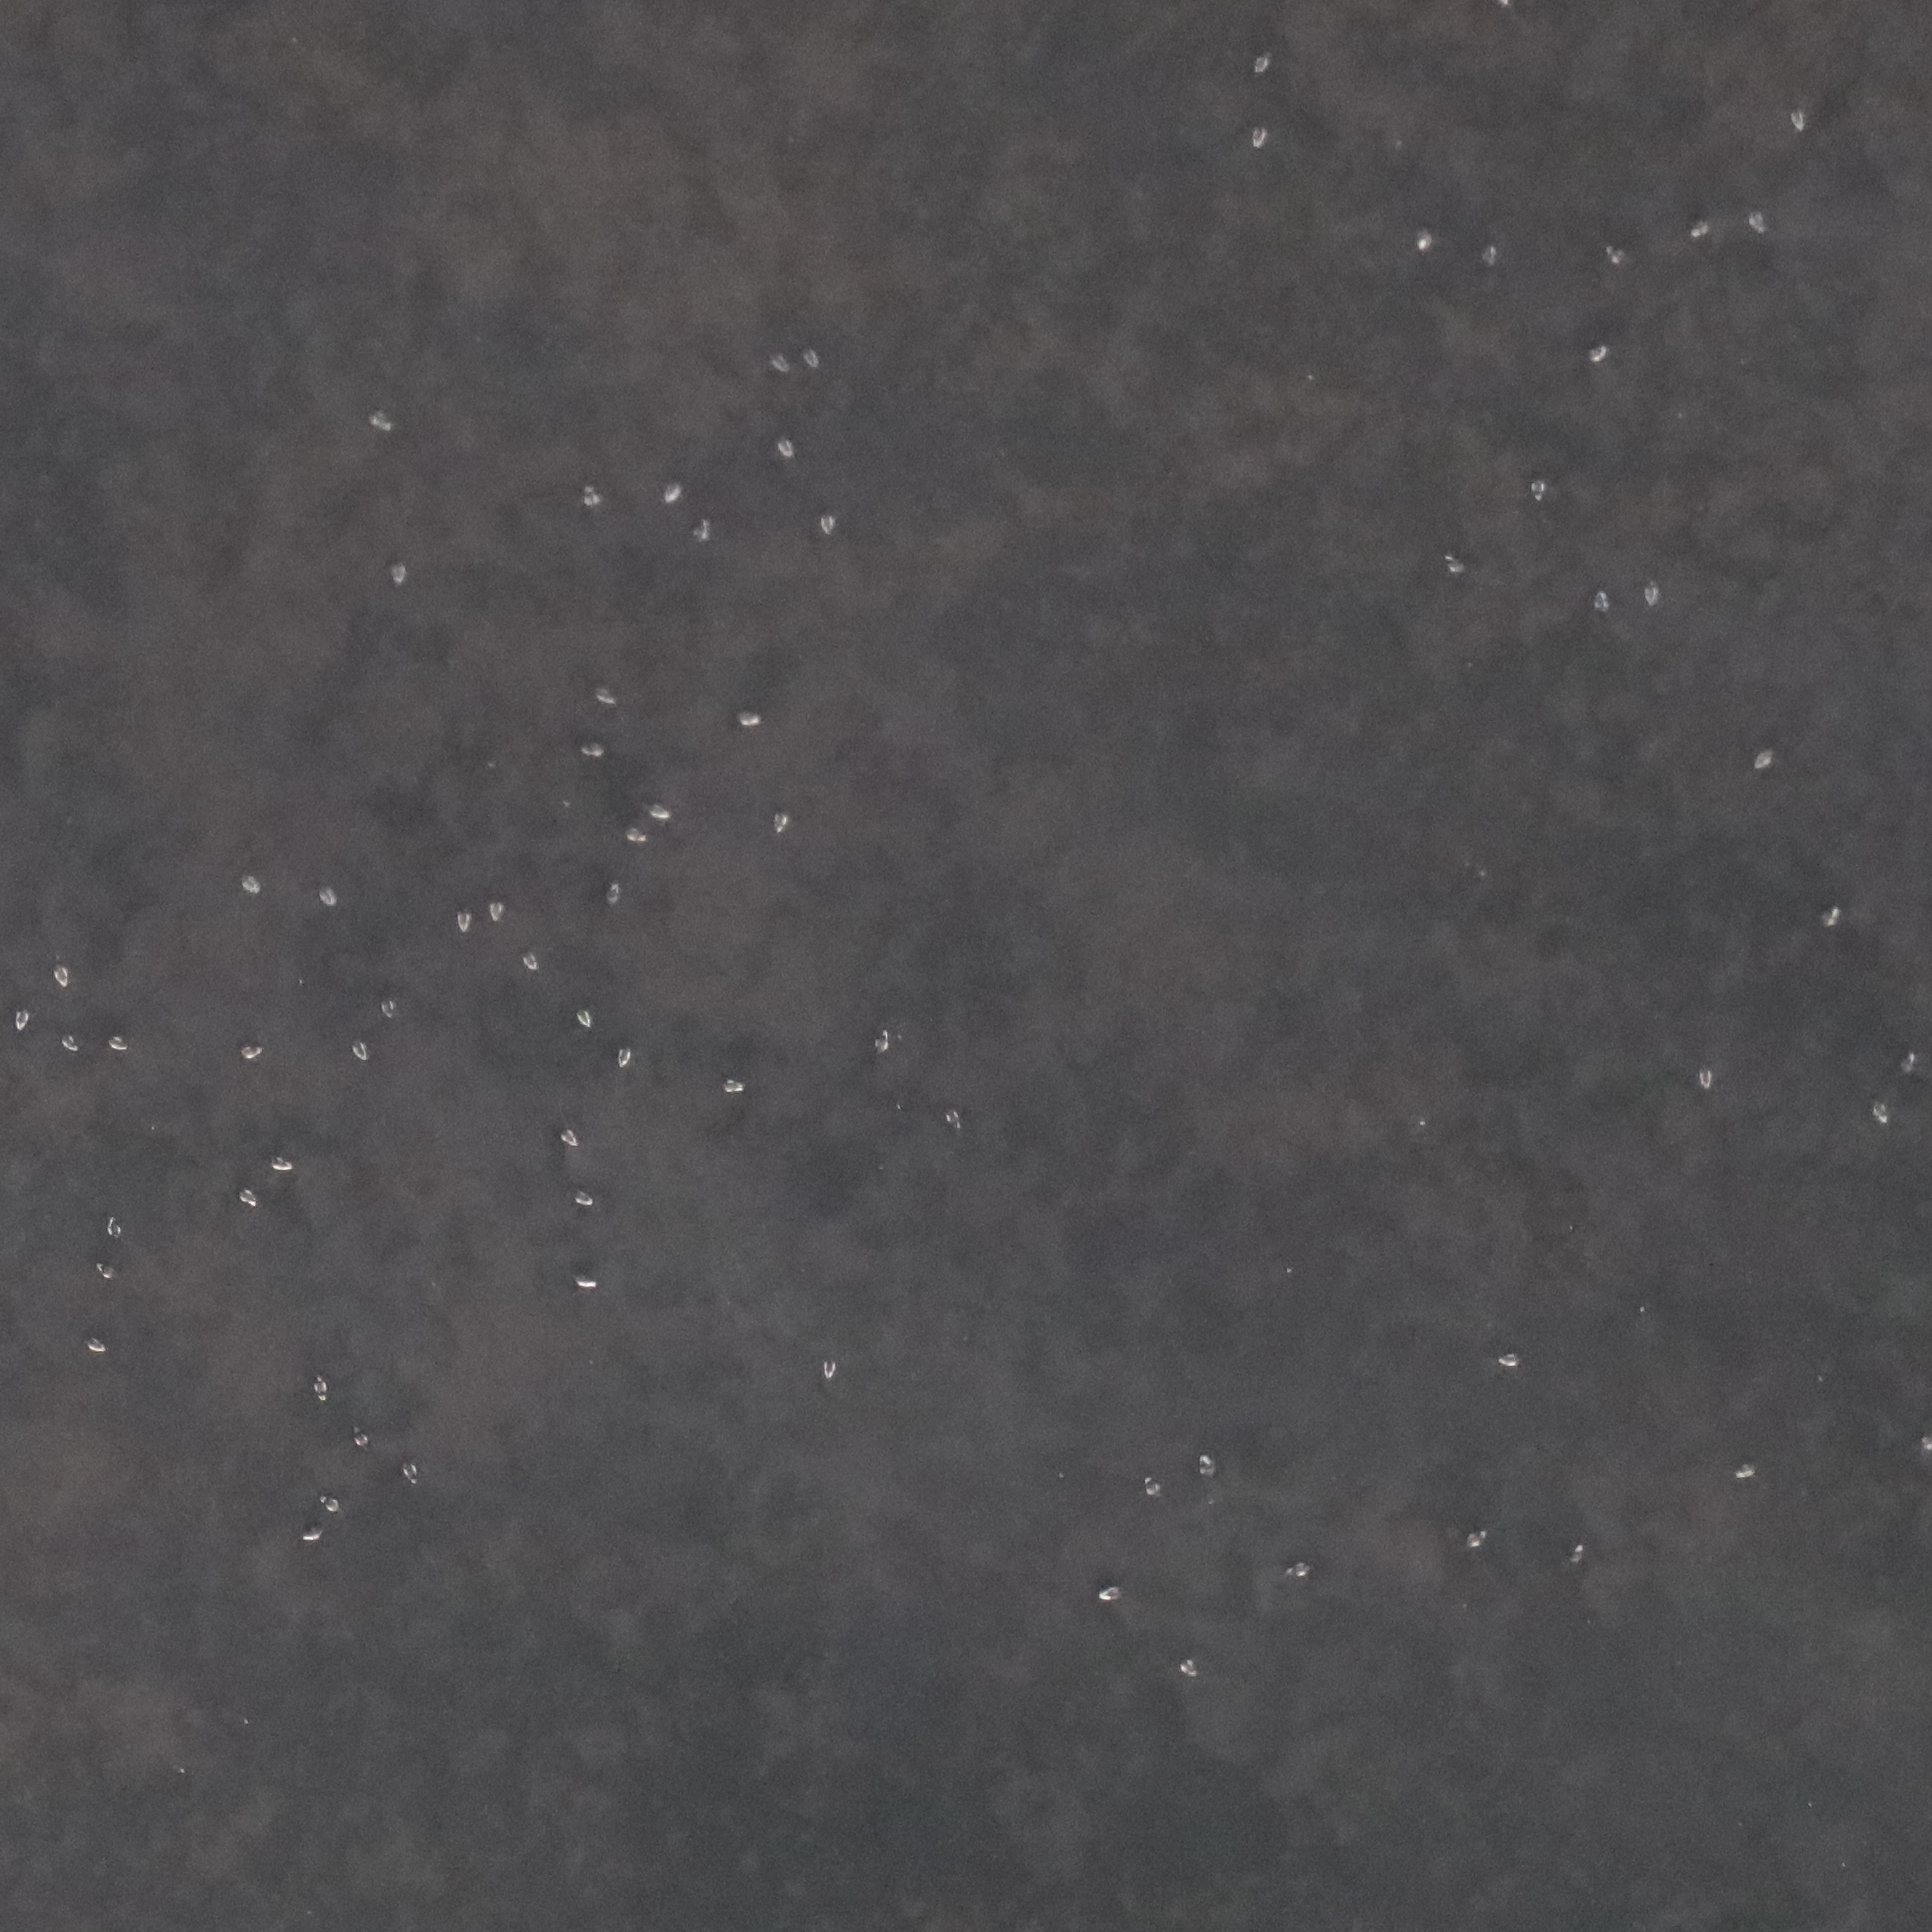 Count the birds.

75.